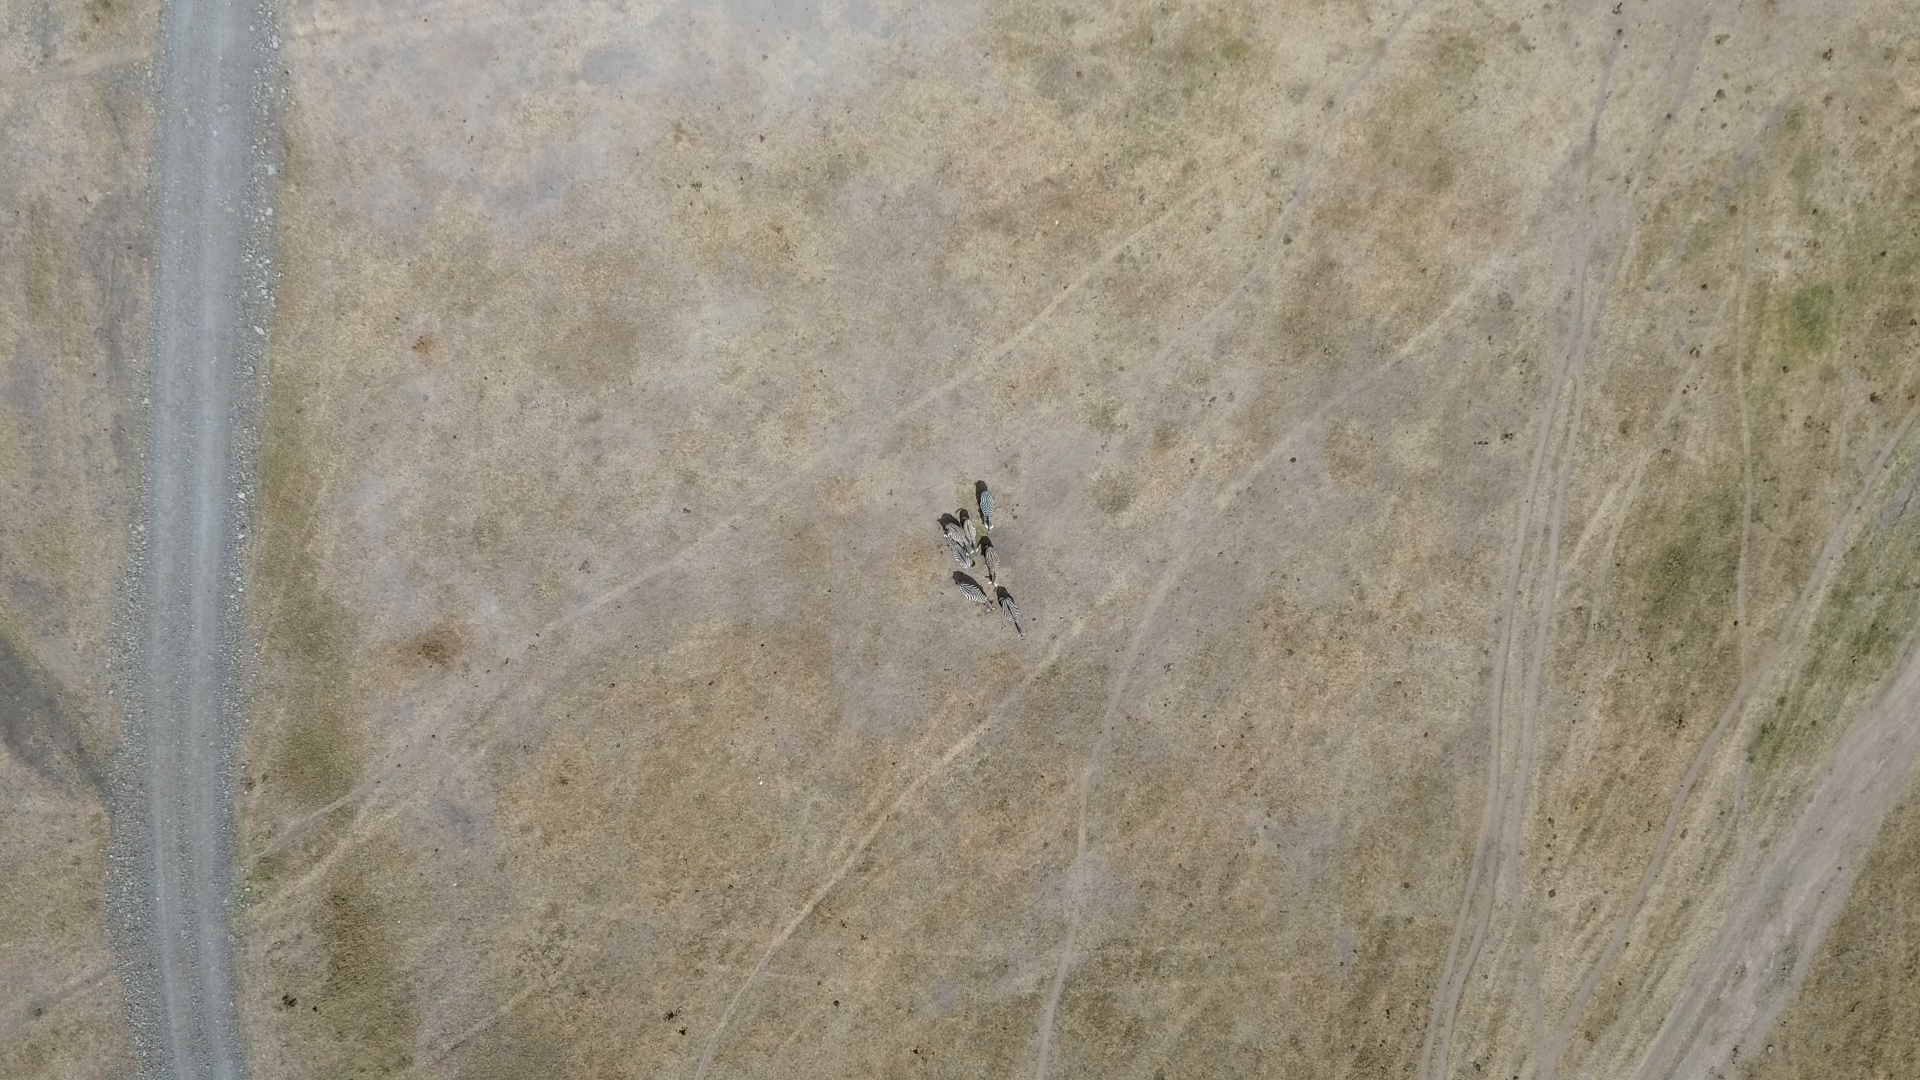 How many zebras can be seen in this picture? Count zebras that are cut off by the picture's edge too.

7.